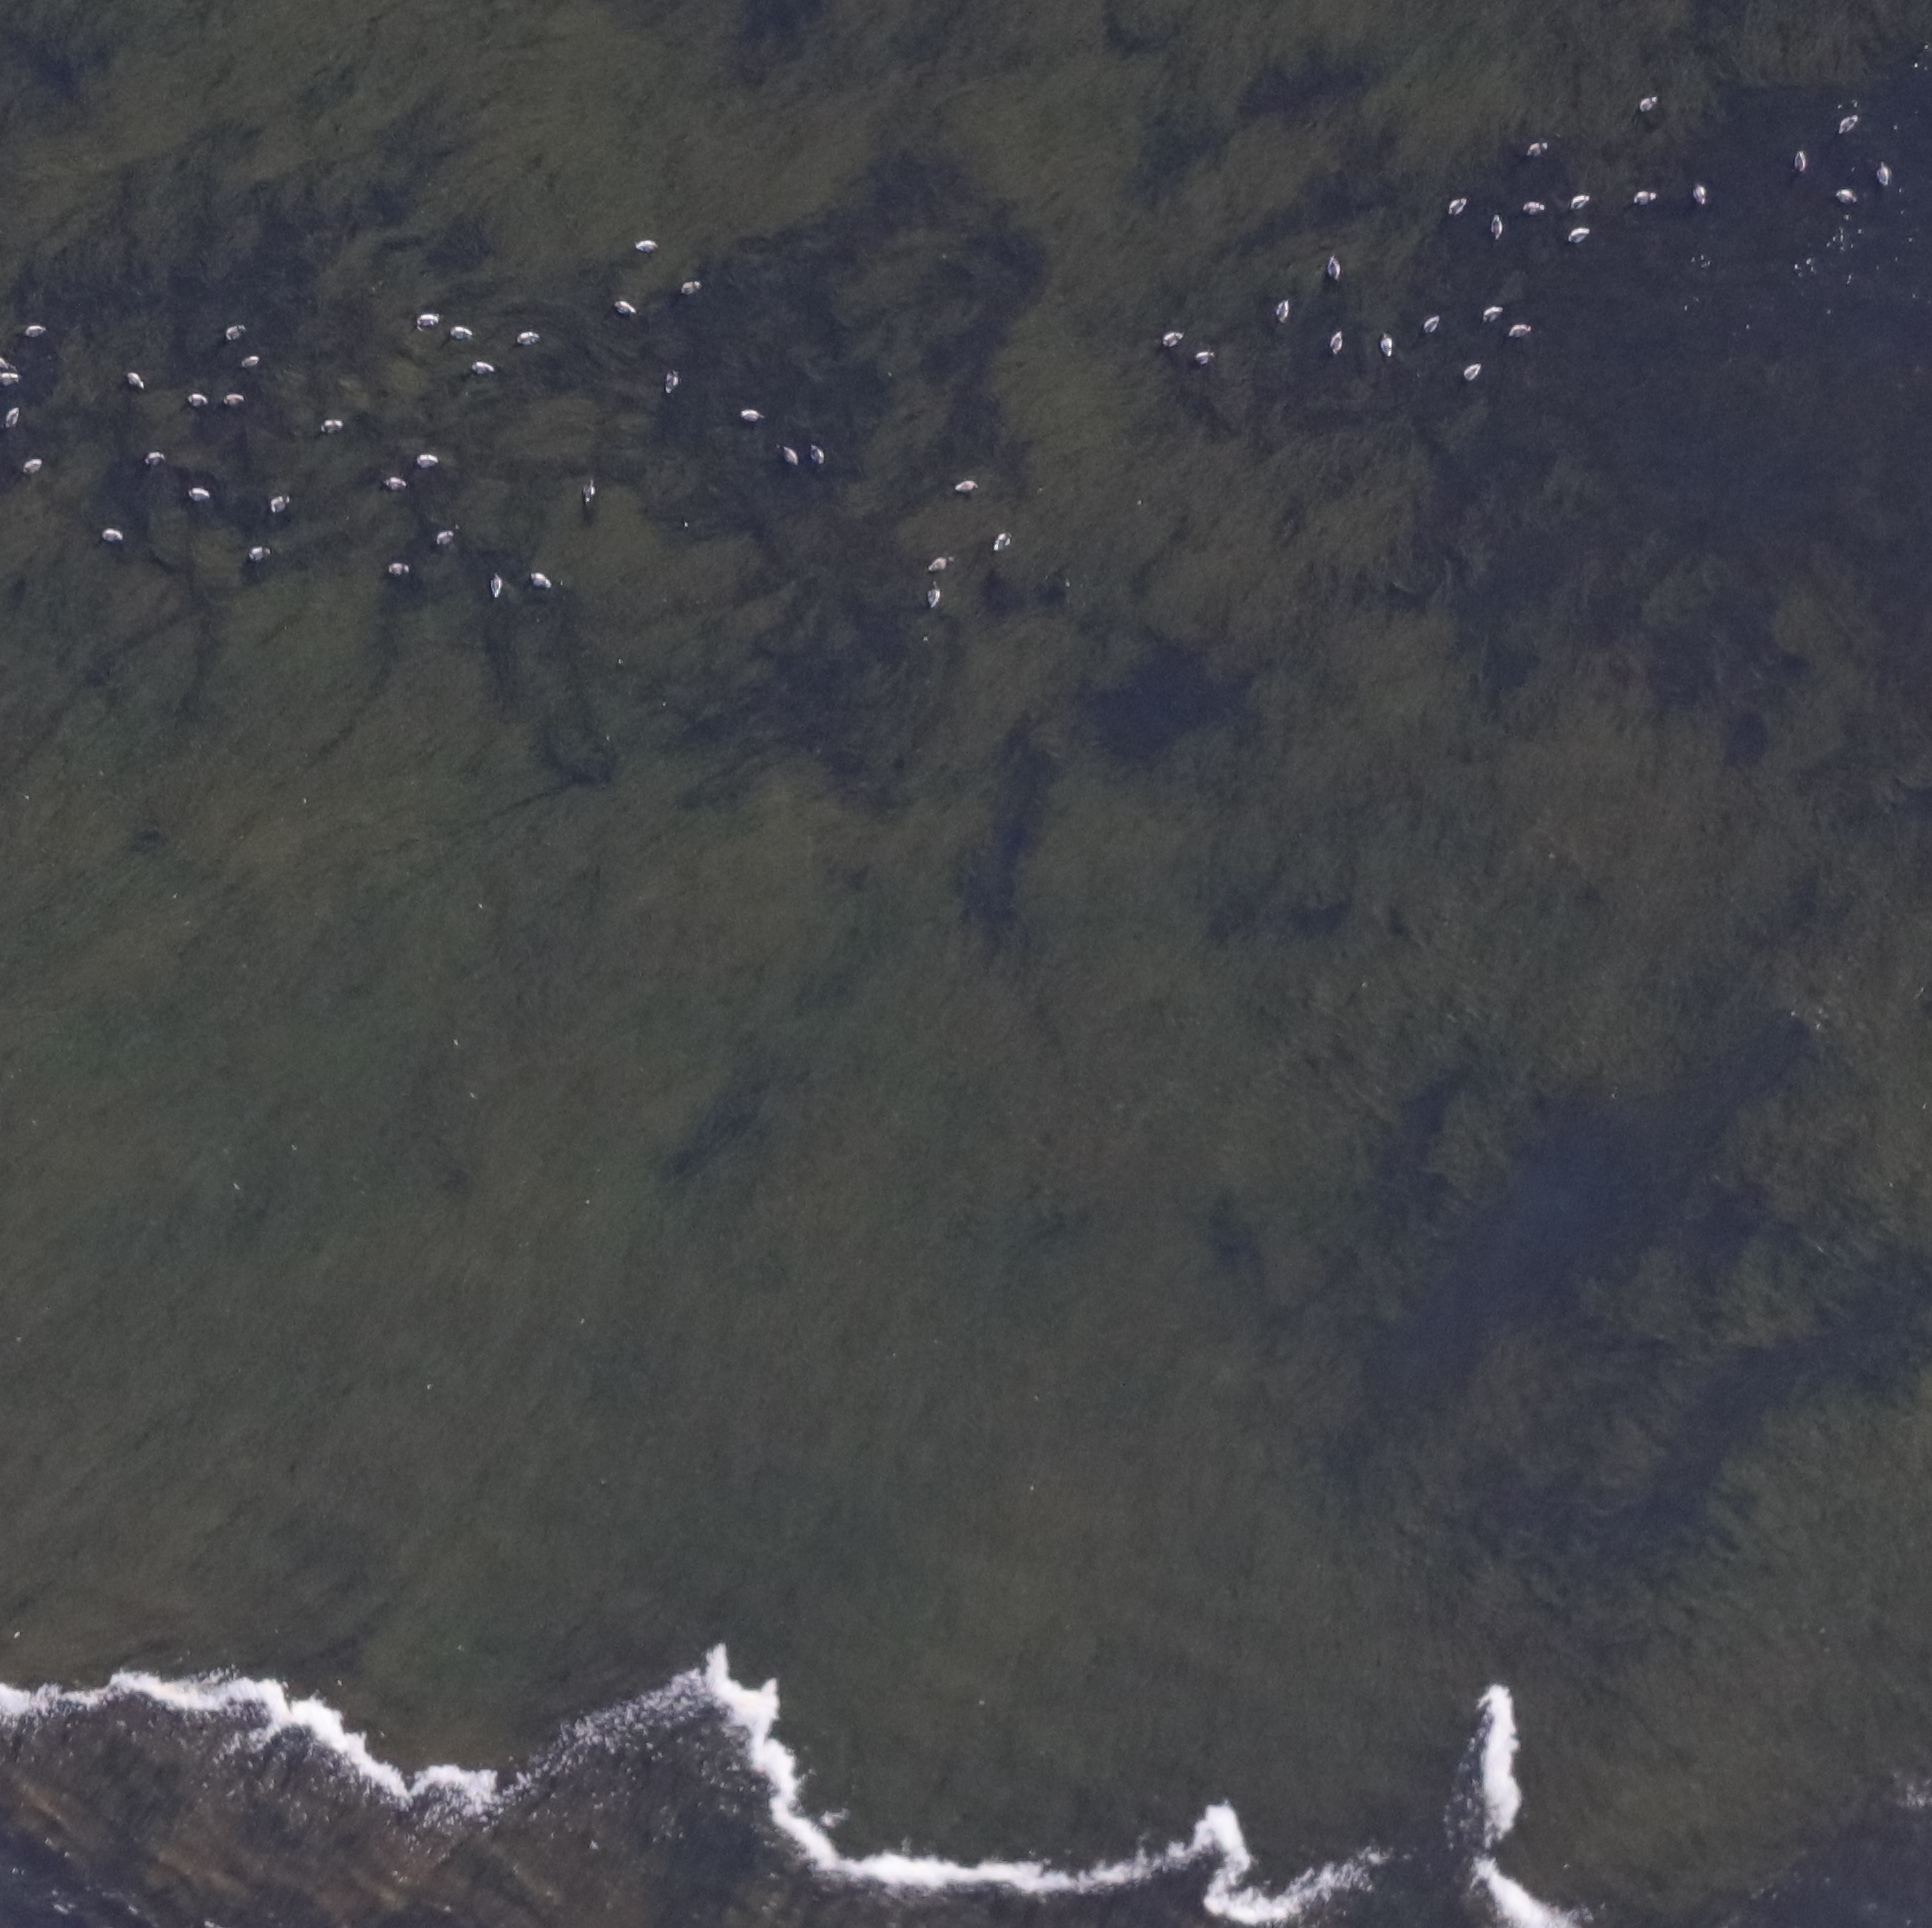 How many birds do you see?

60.